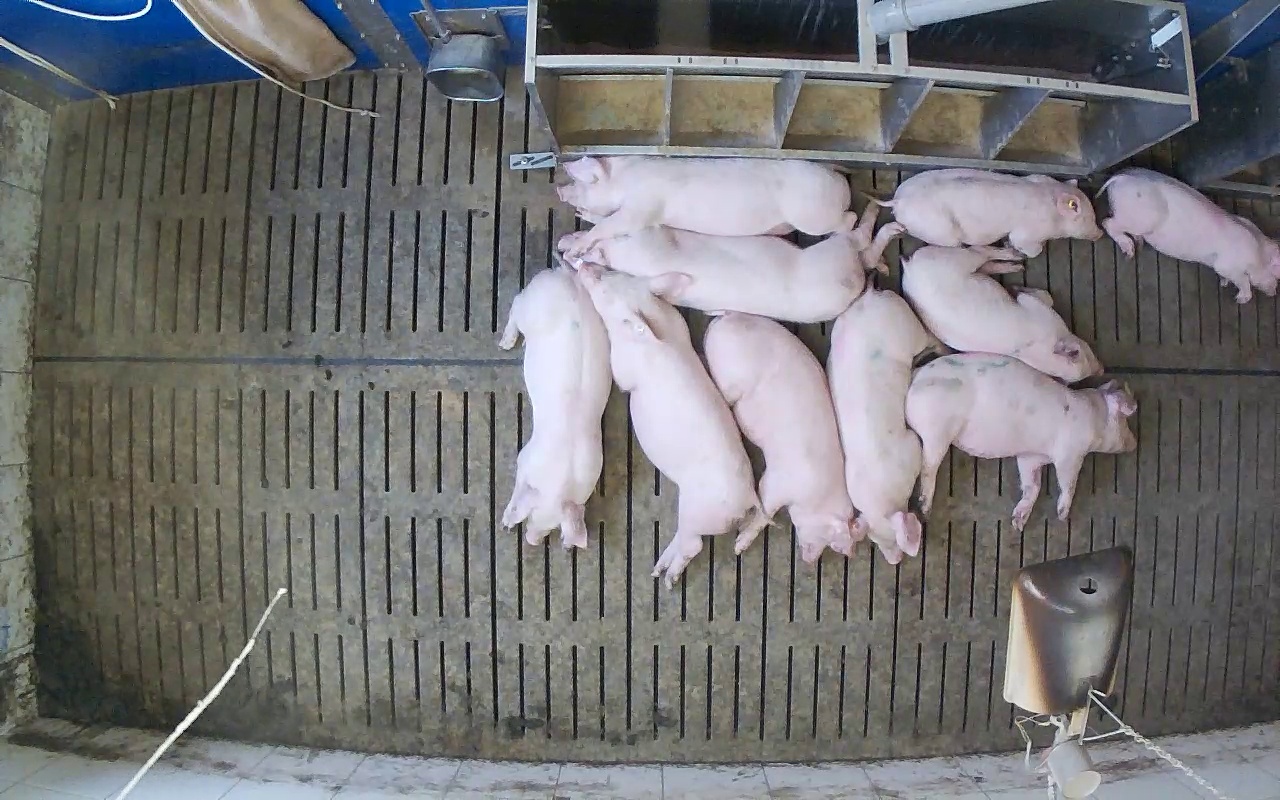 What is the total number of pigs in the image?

10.